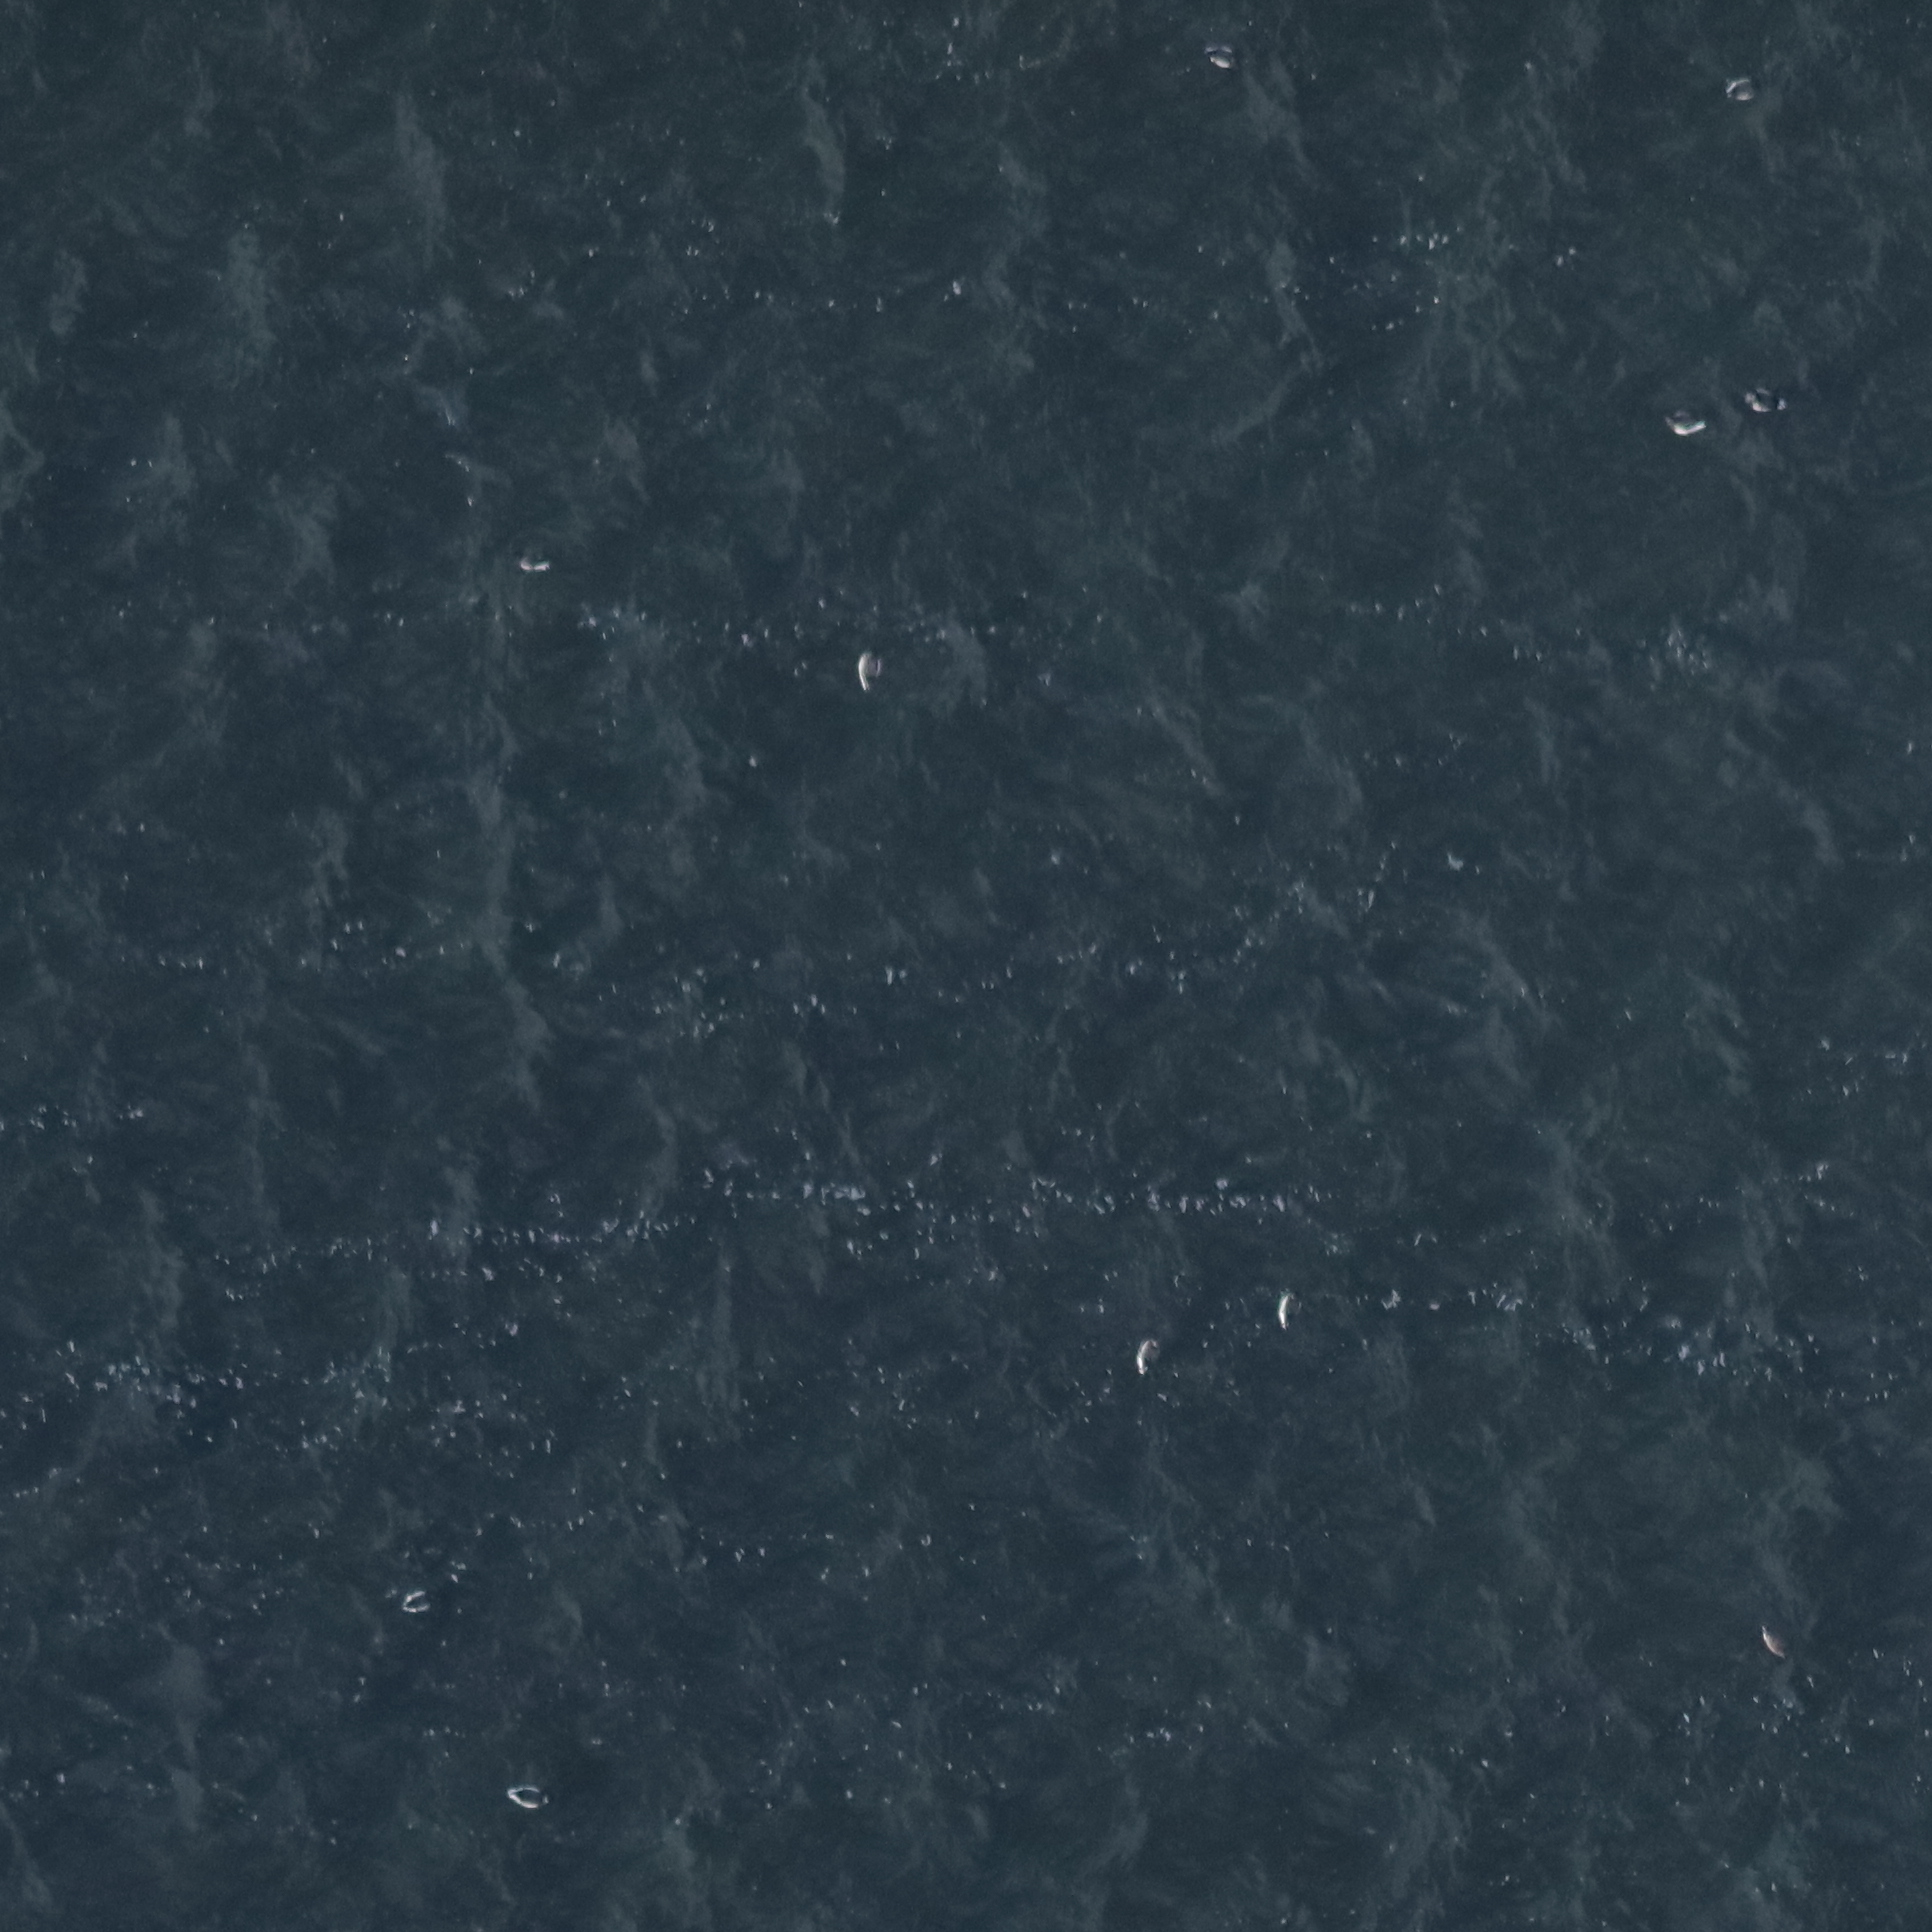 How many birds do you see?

11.